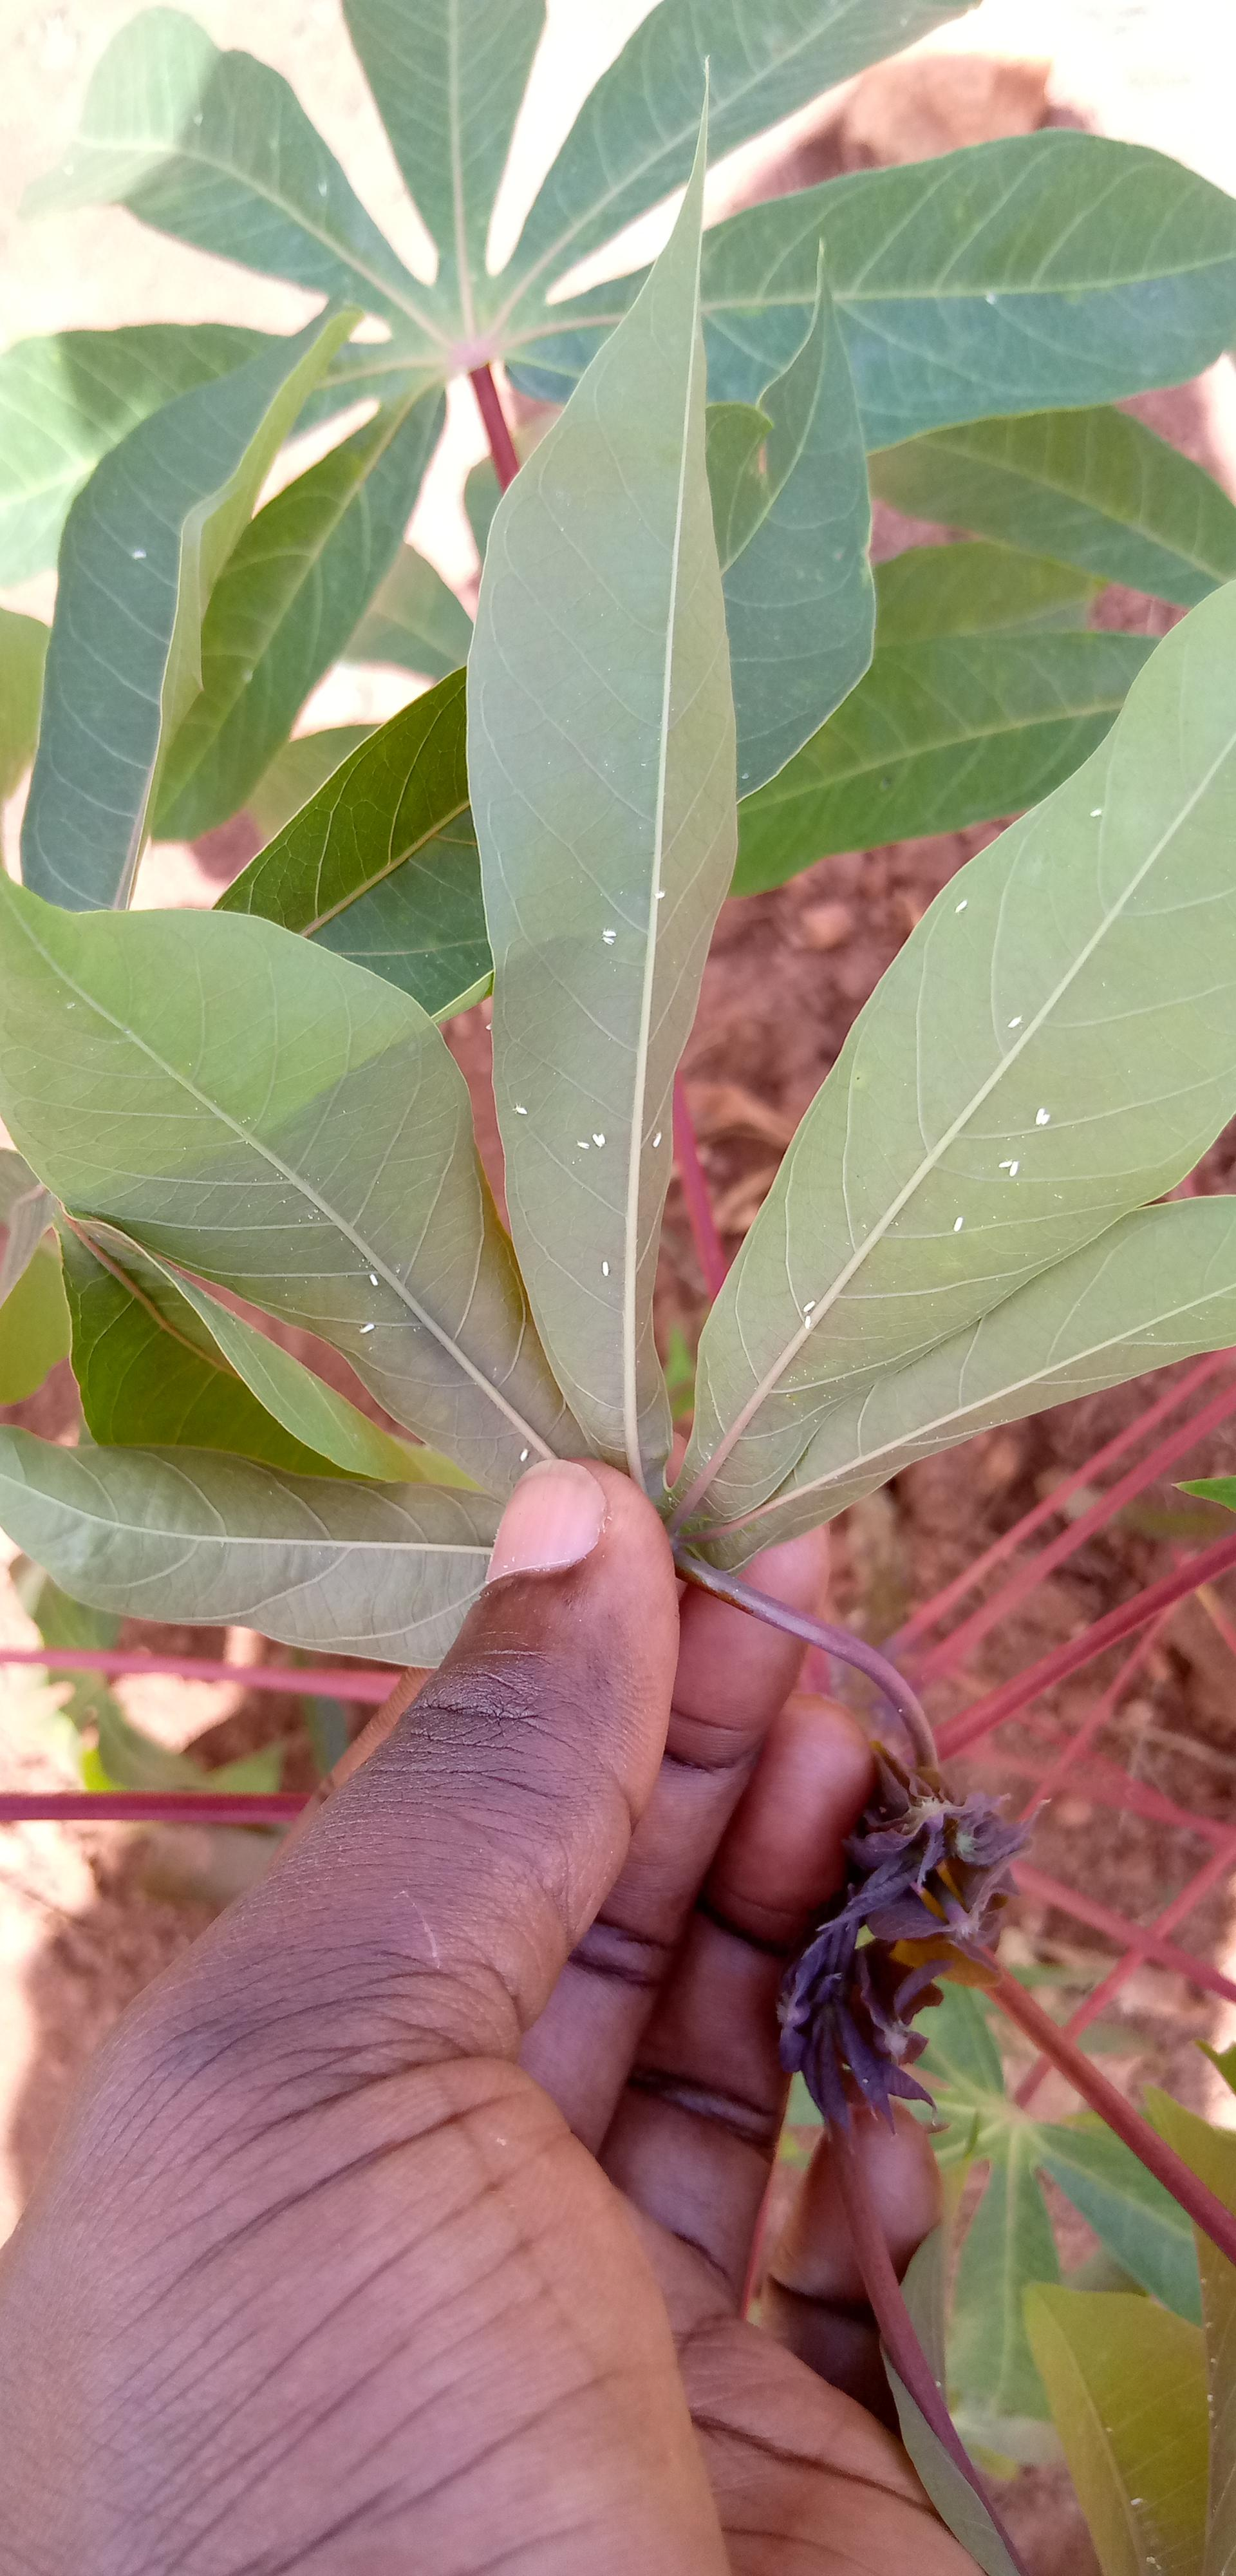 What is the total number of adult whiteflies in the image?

24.